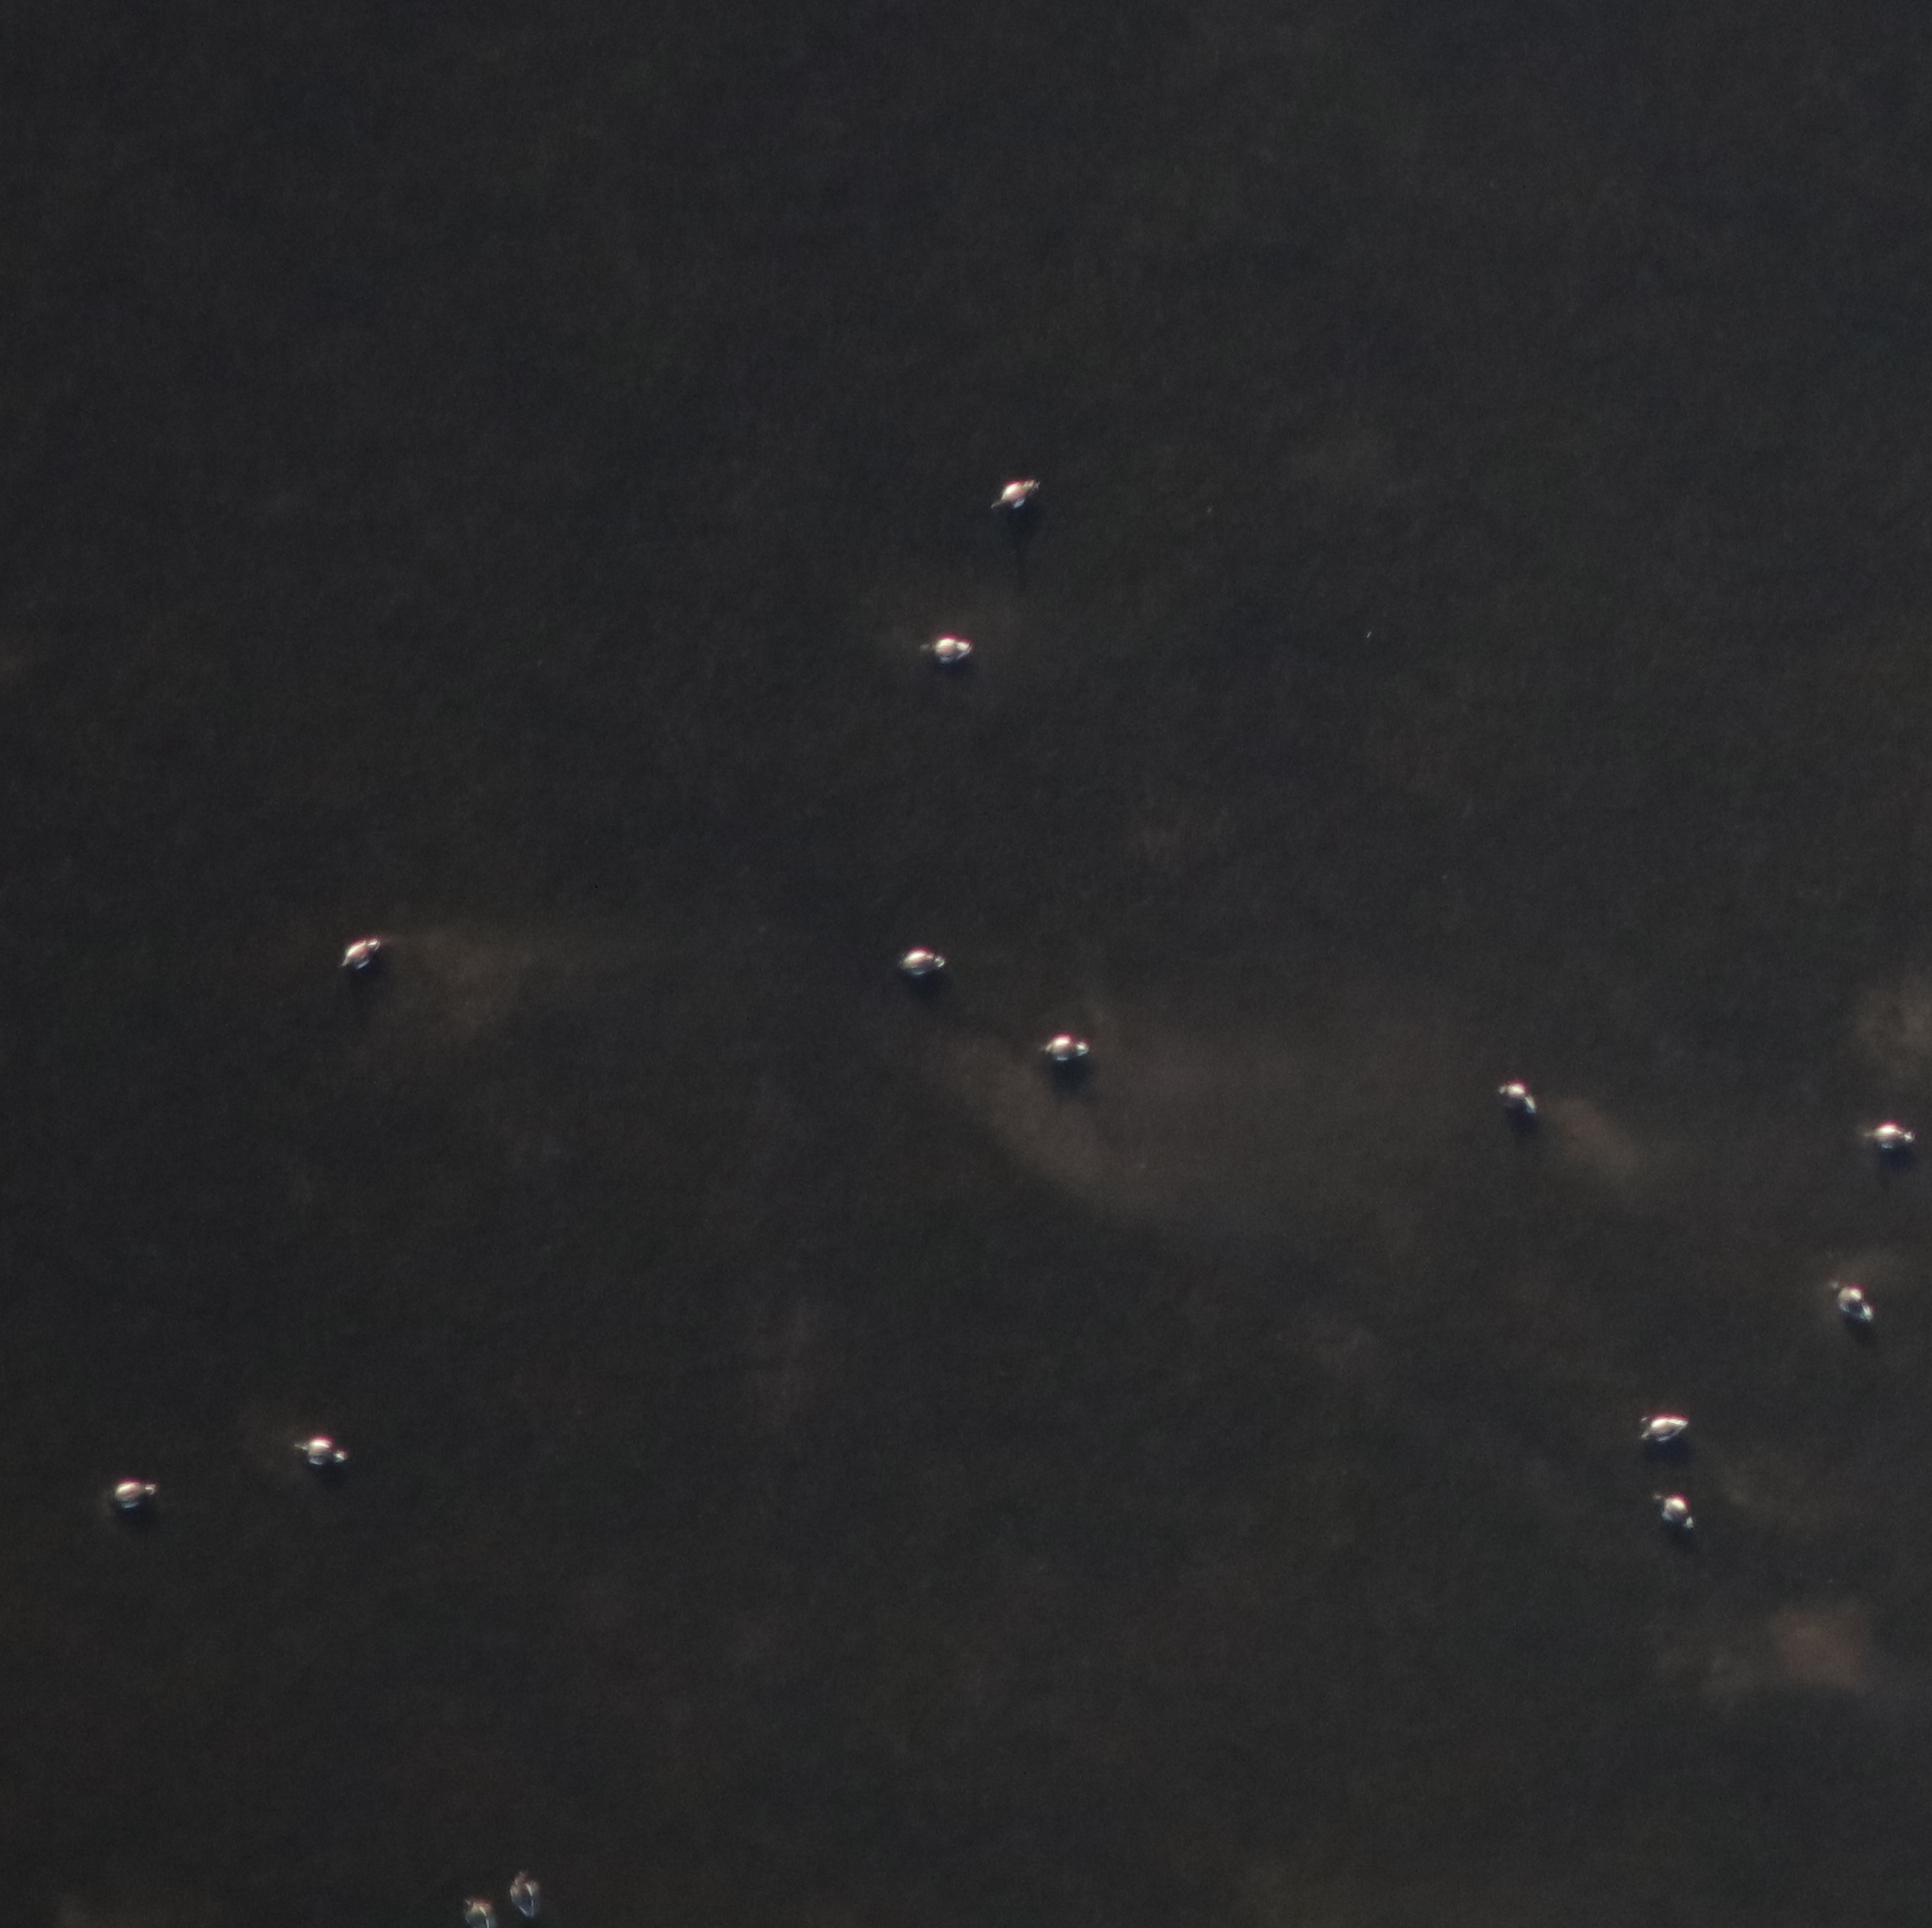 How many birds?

13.